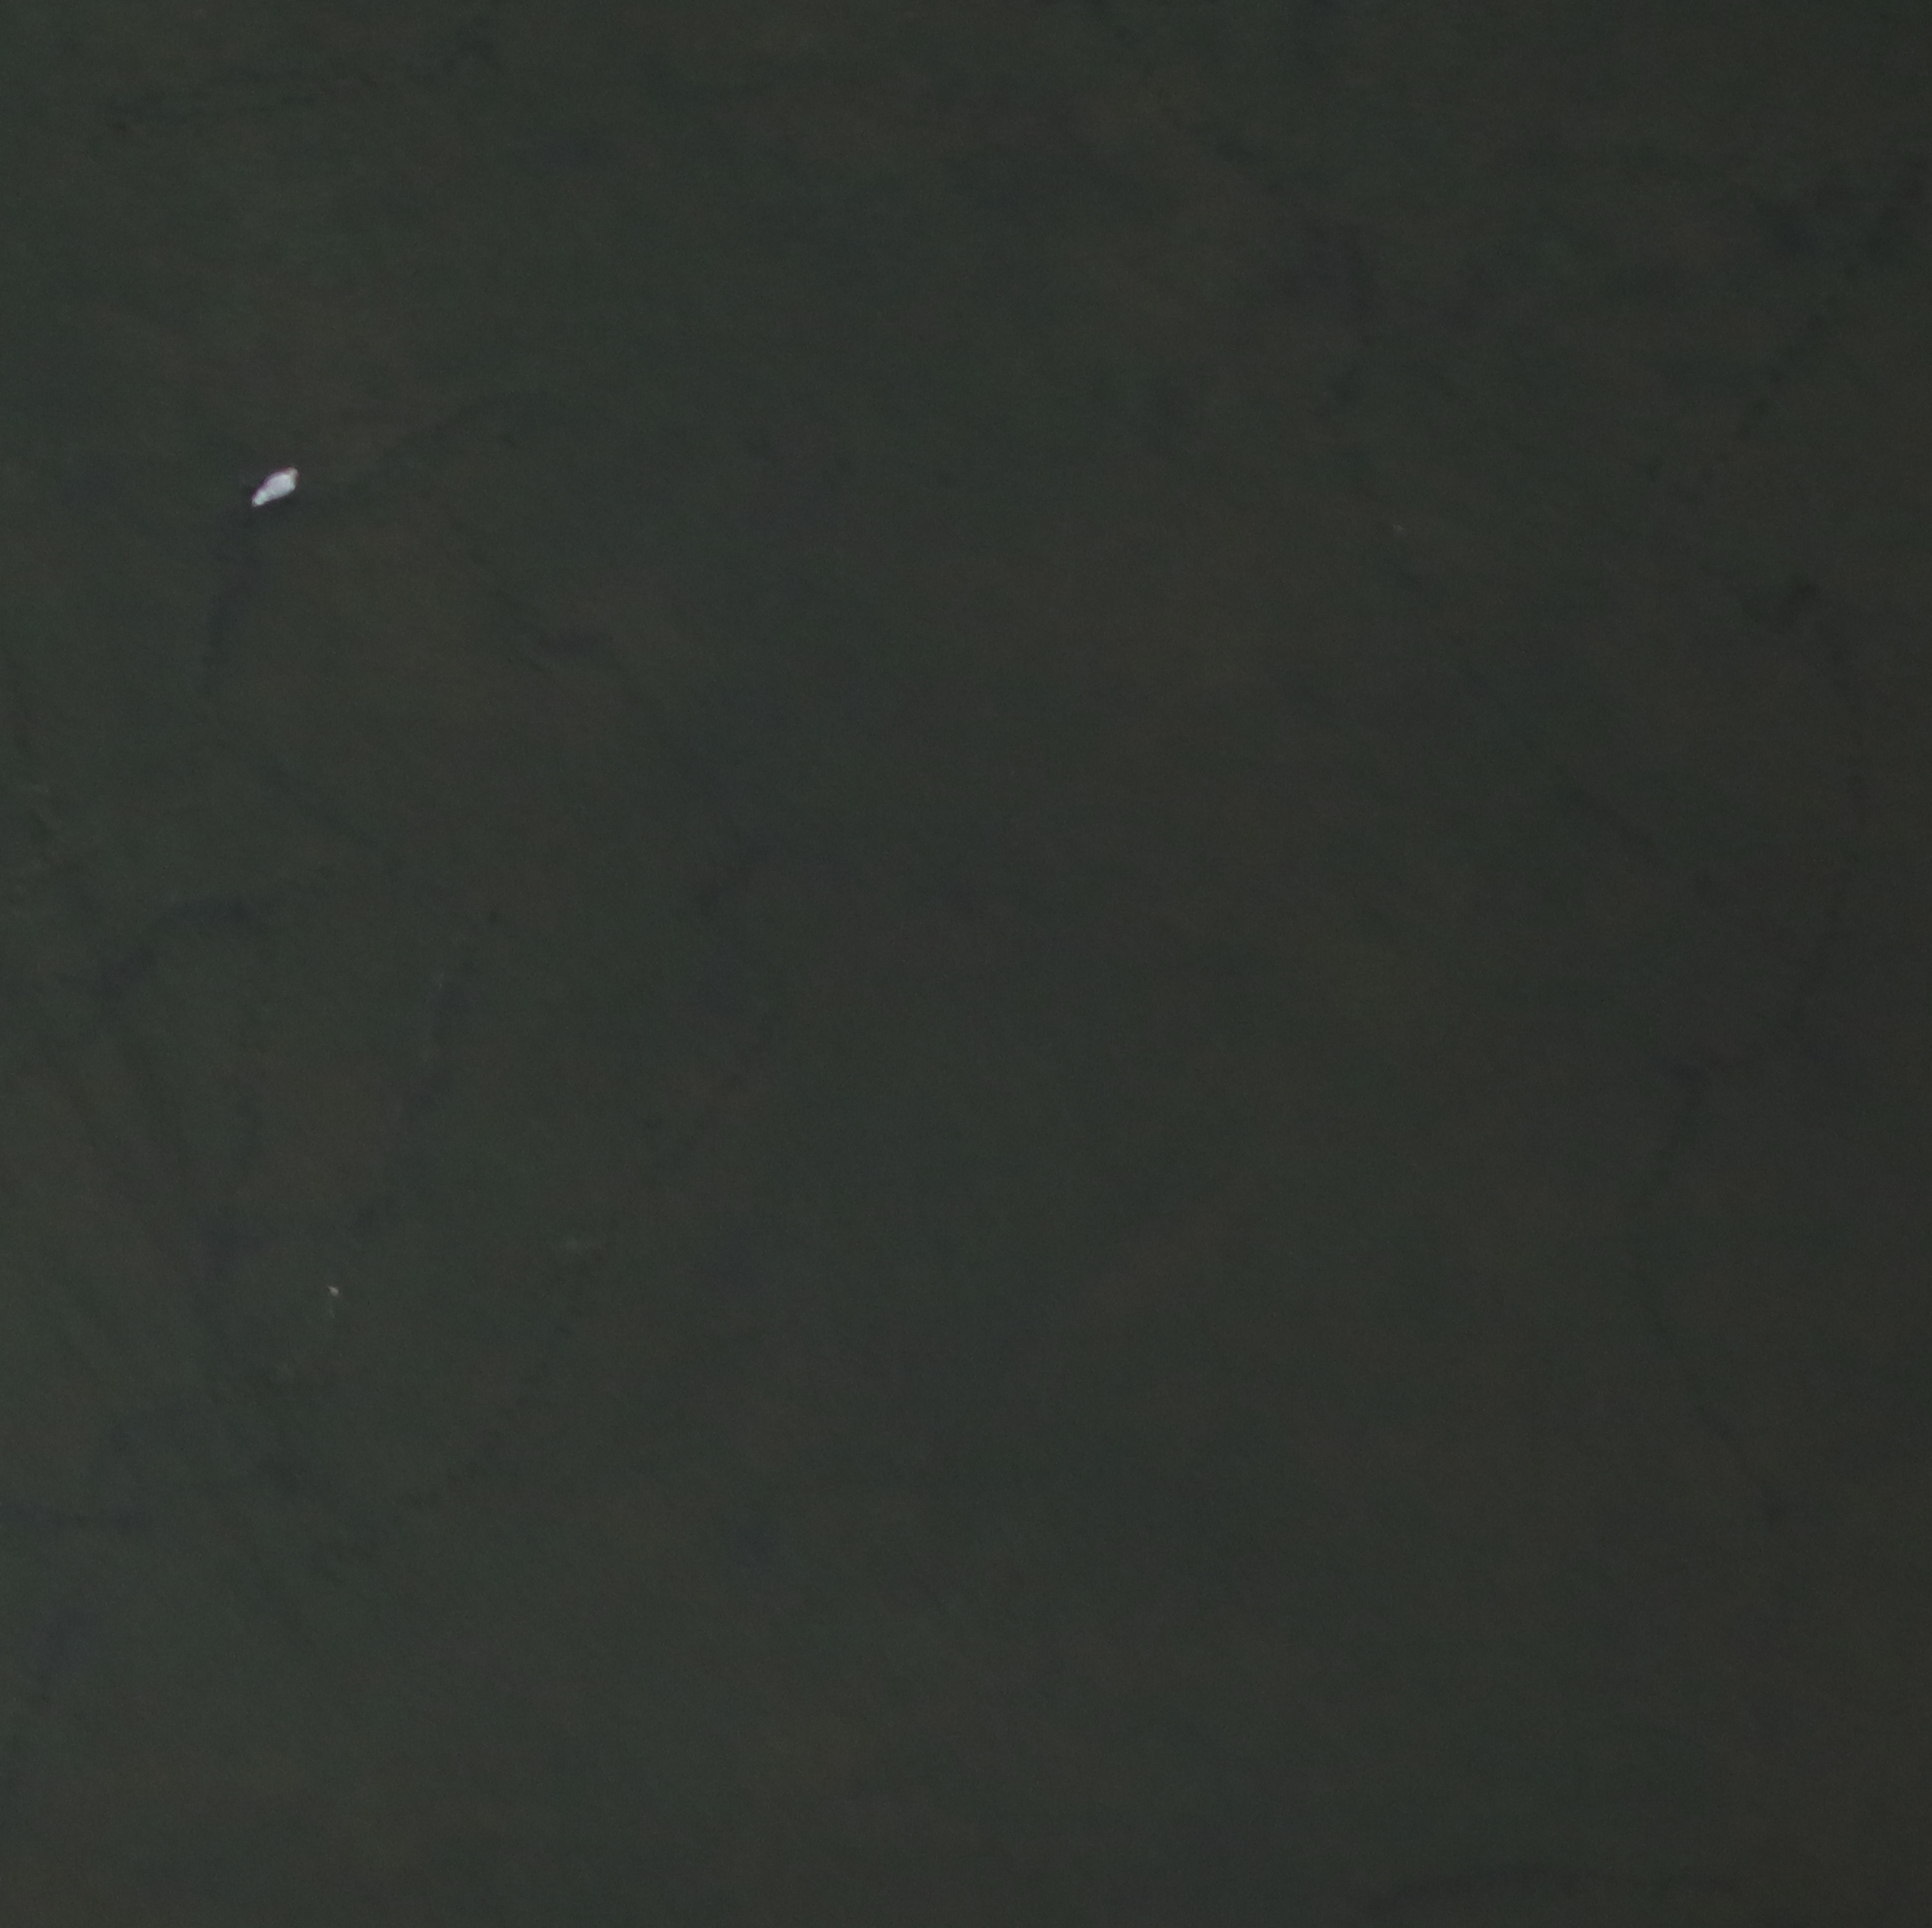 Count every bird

1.